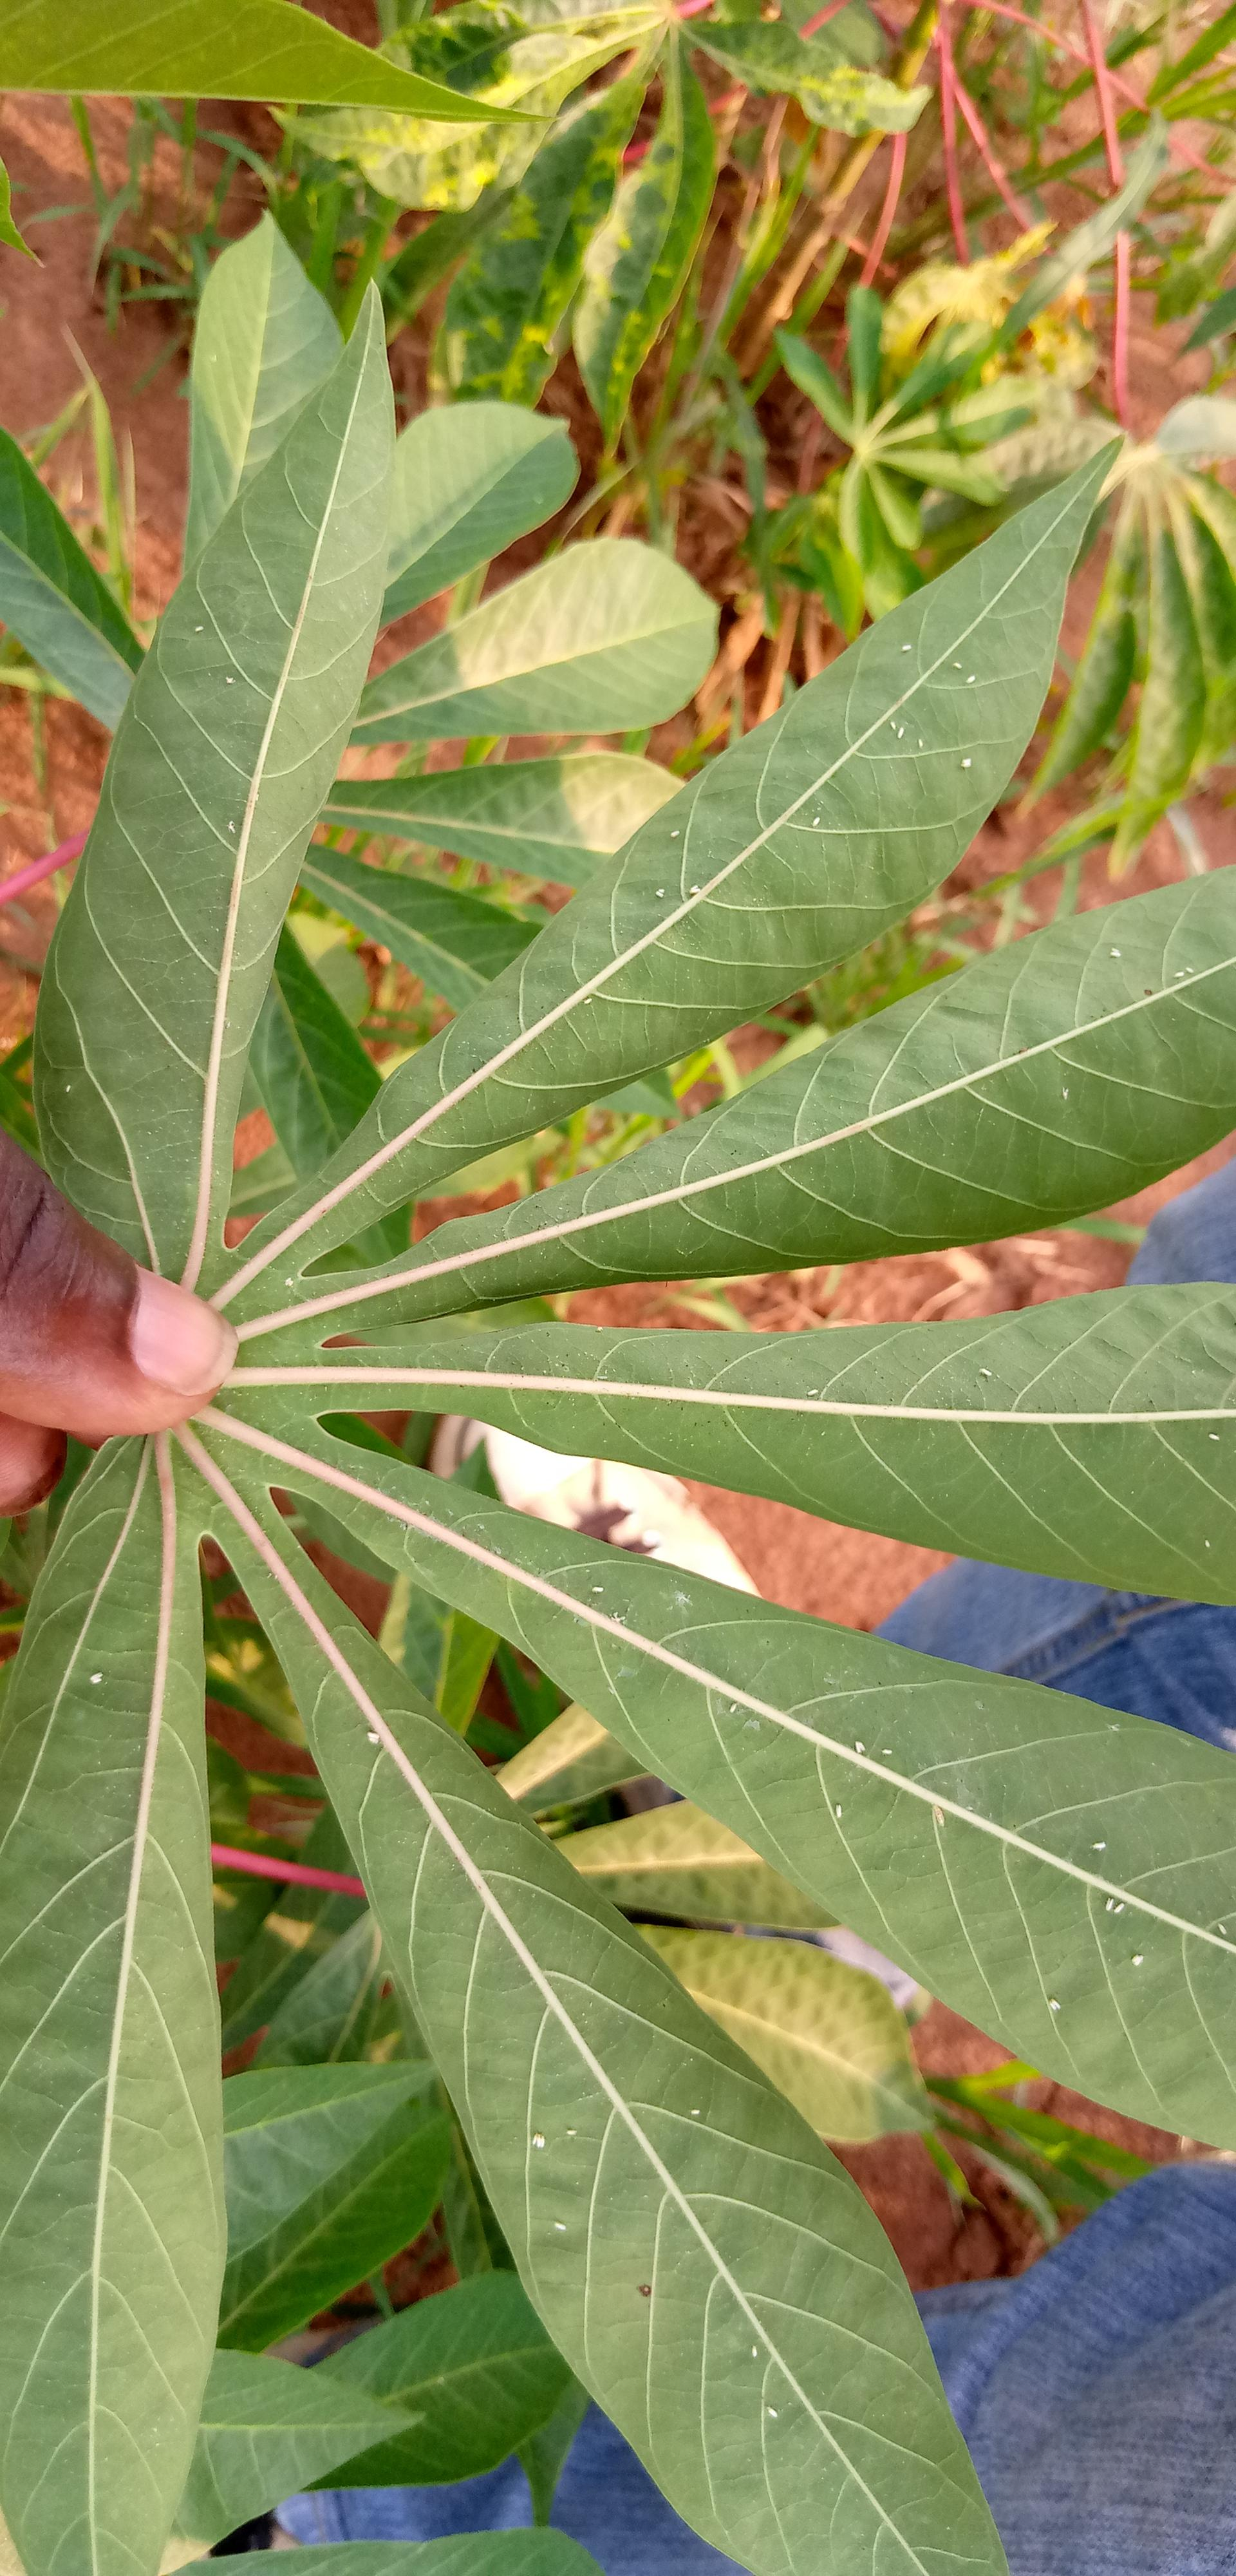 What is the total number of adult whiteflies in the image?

46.